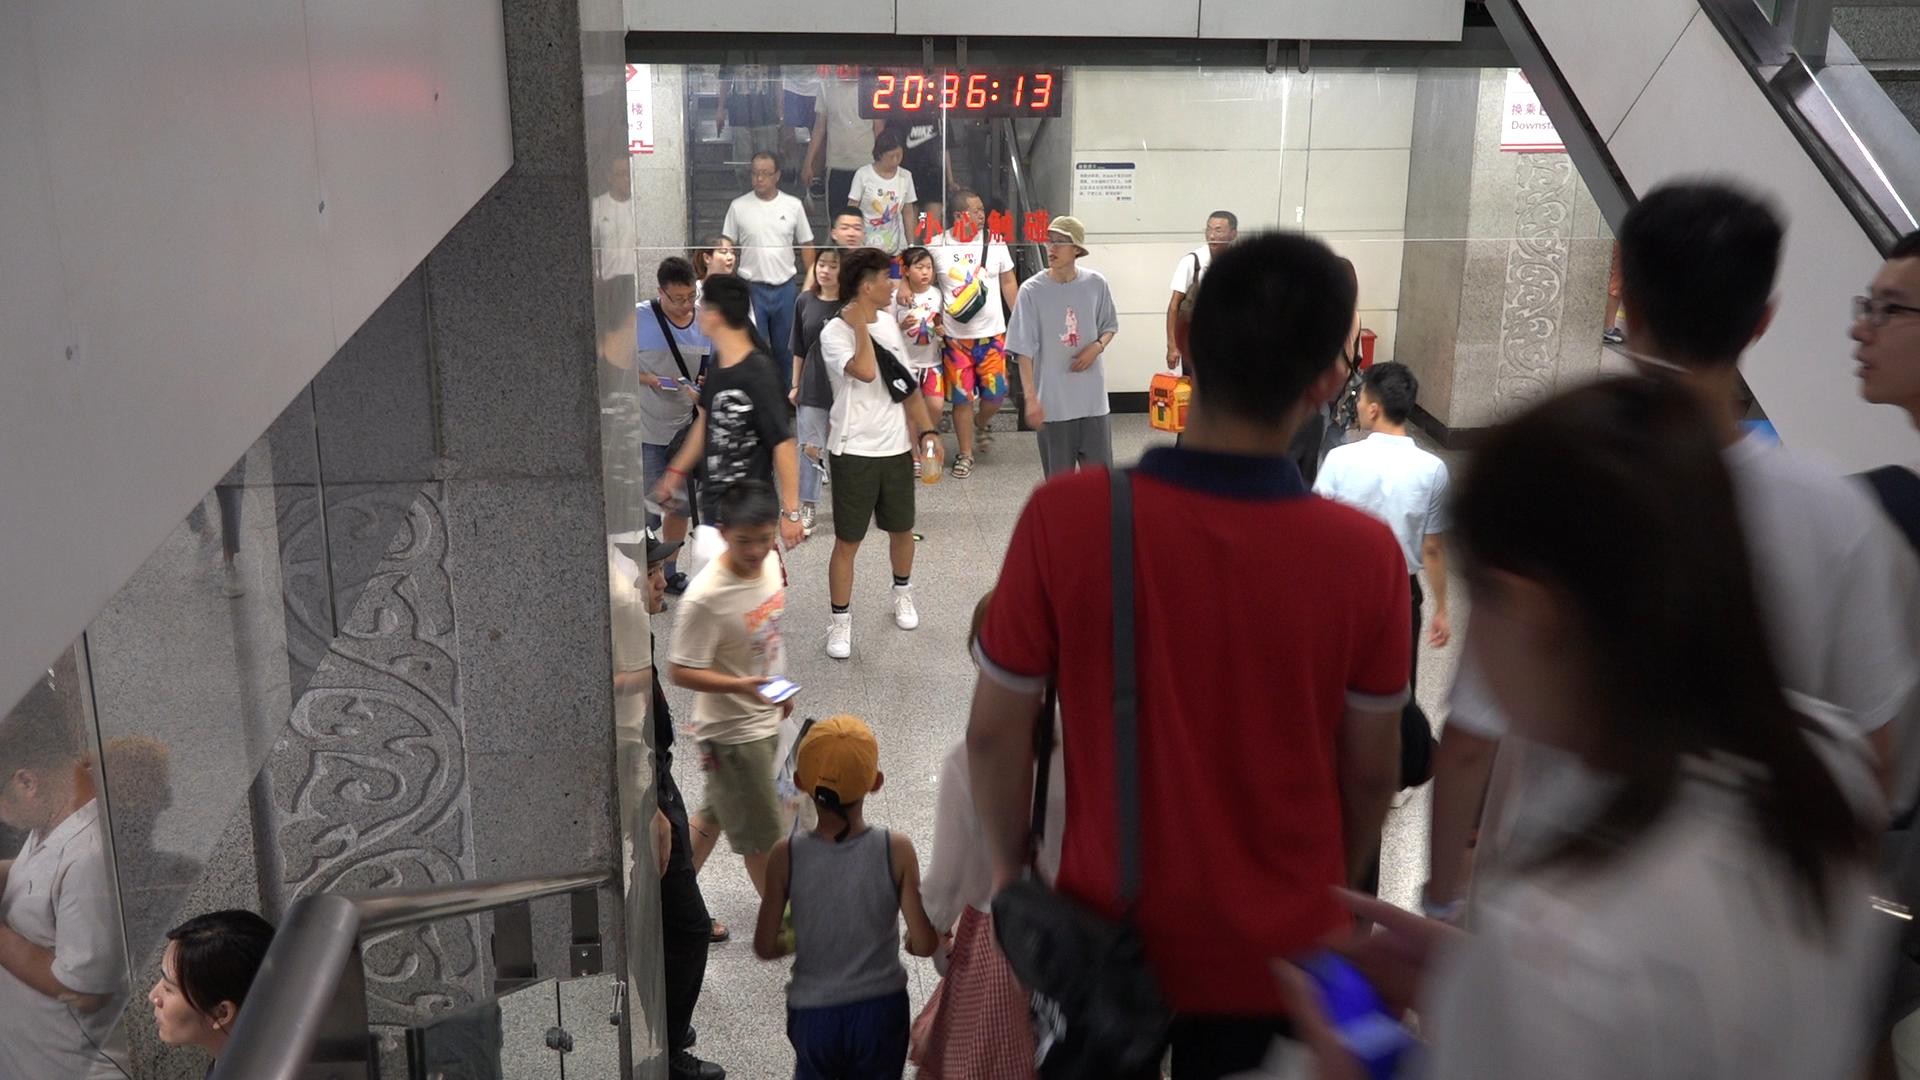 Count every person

25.